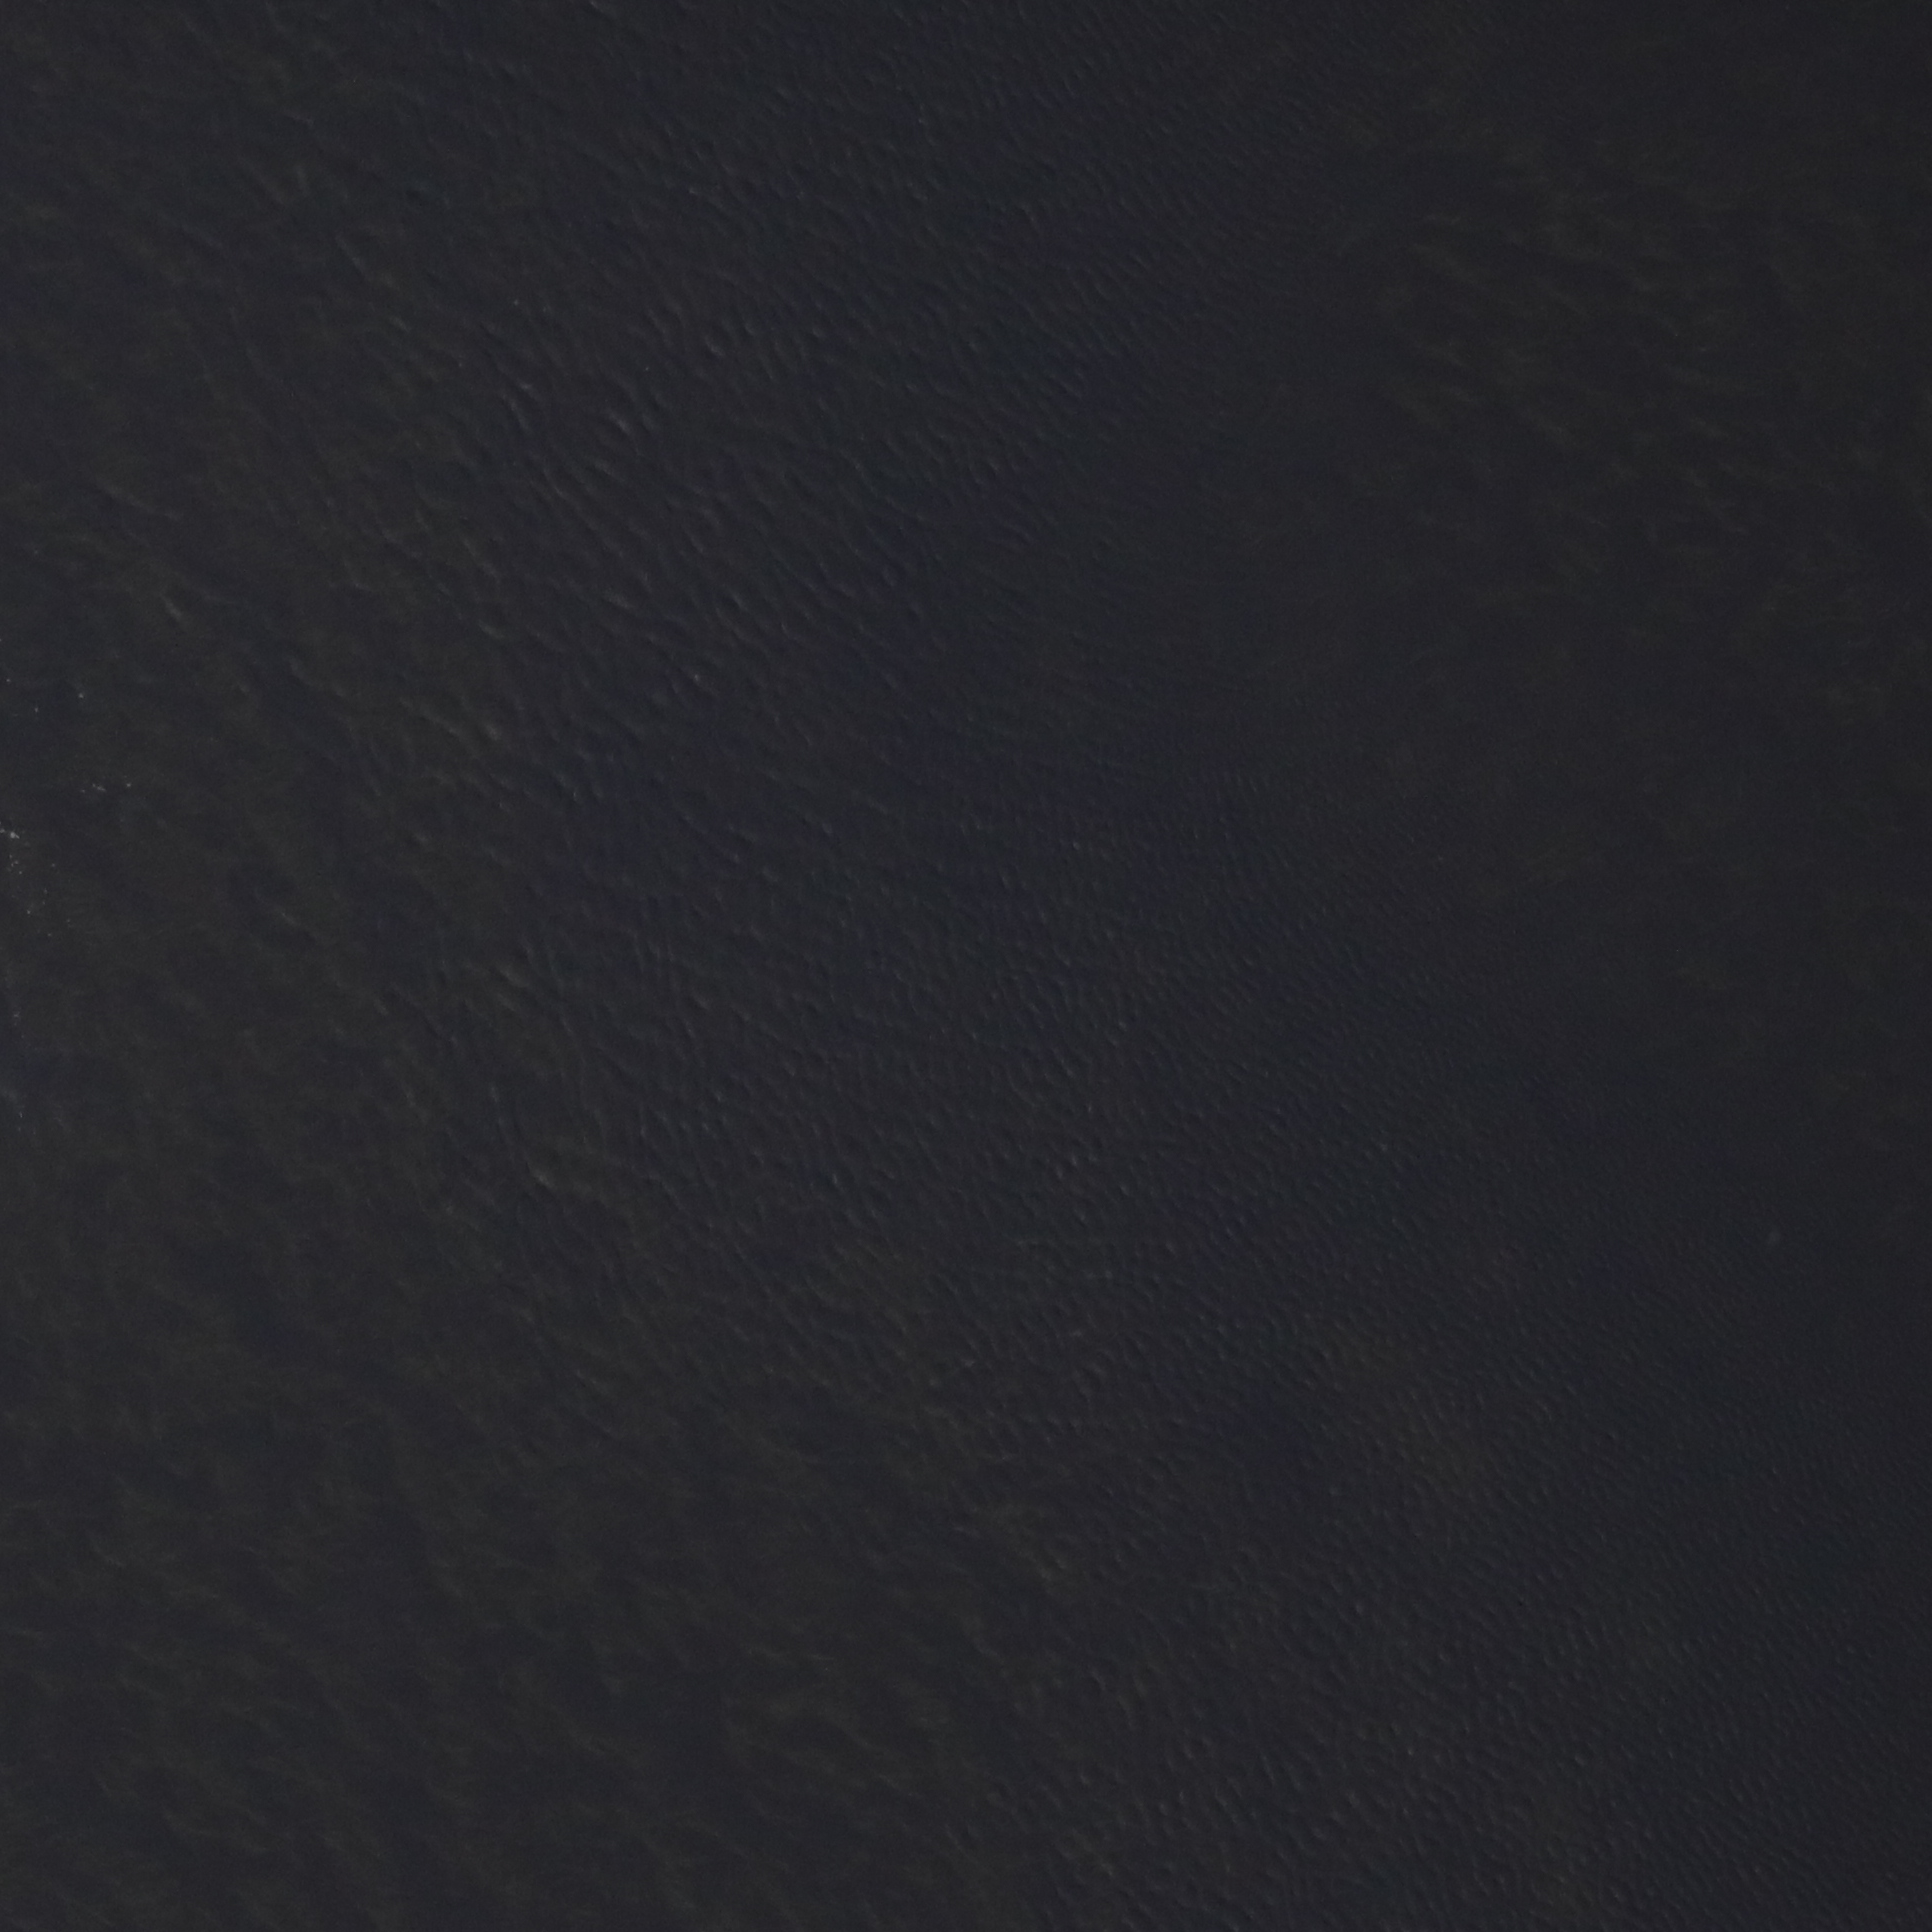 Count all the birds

0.